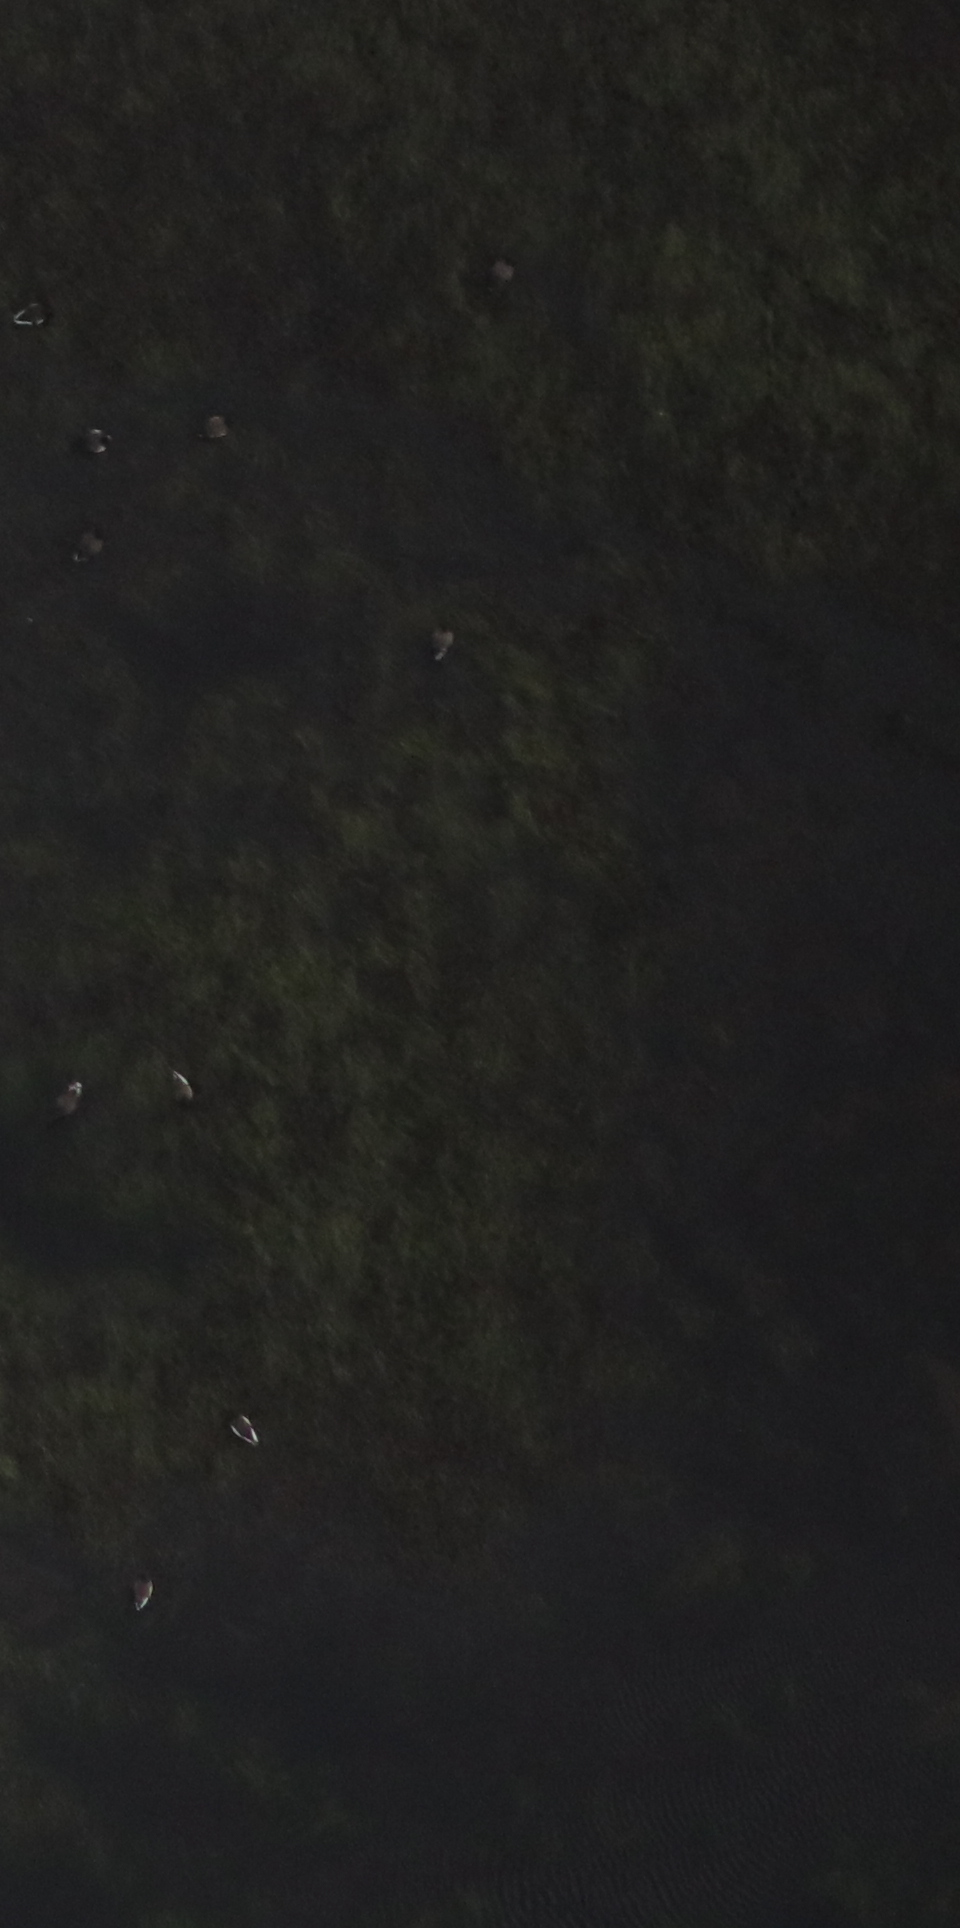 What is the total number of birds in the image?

10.